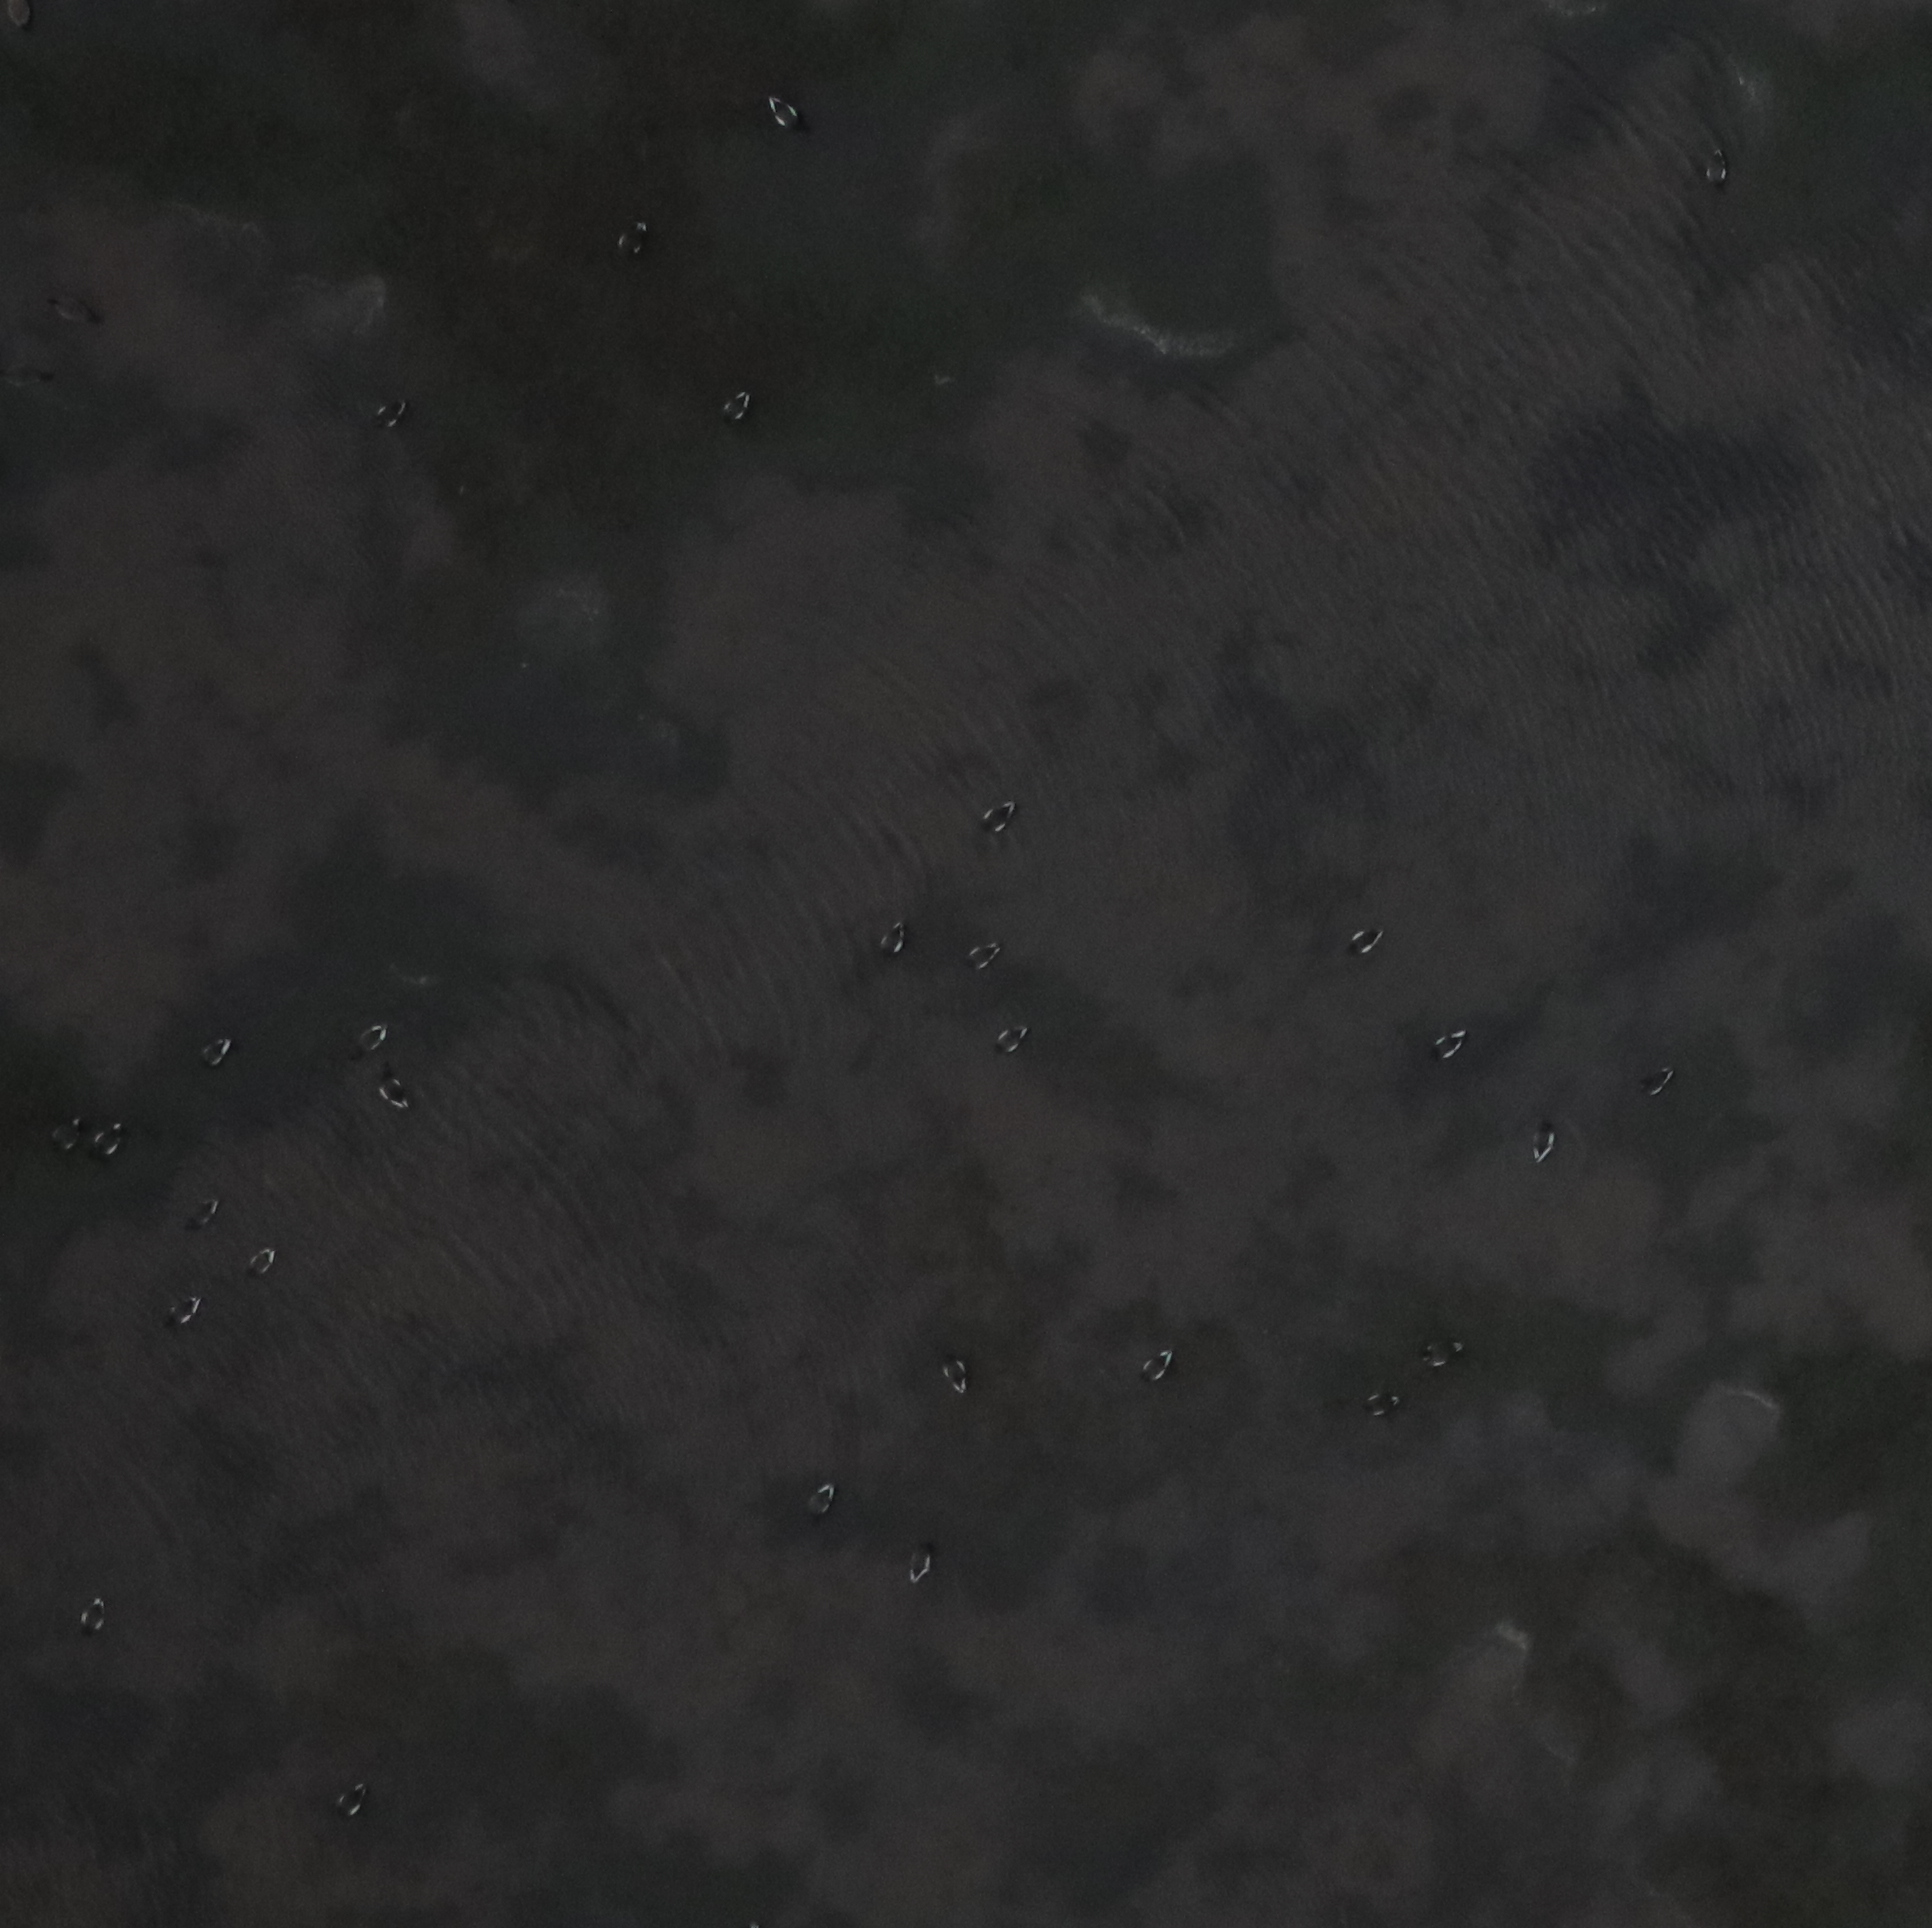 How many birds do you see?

32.